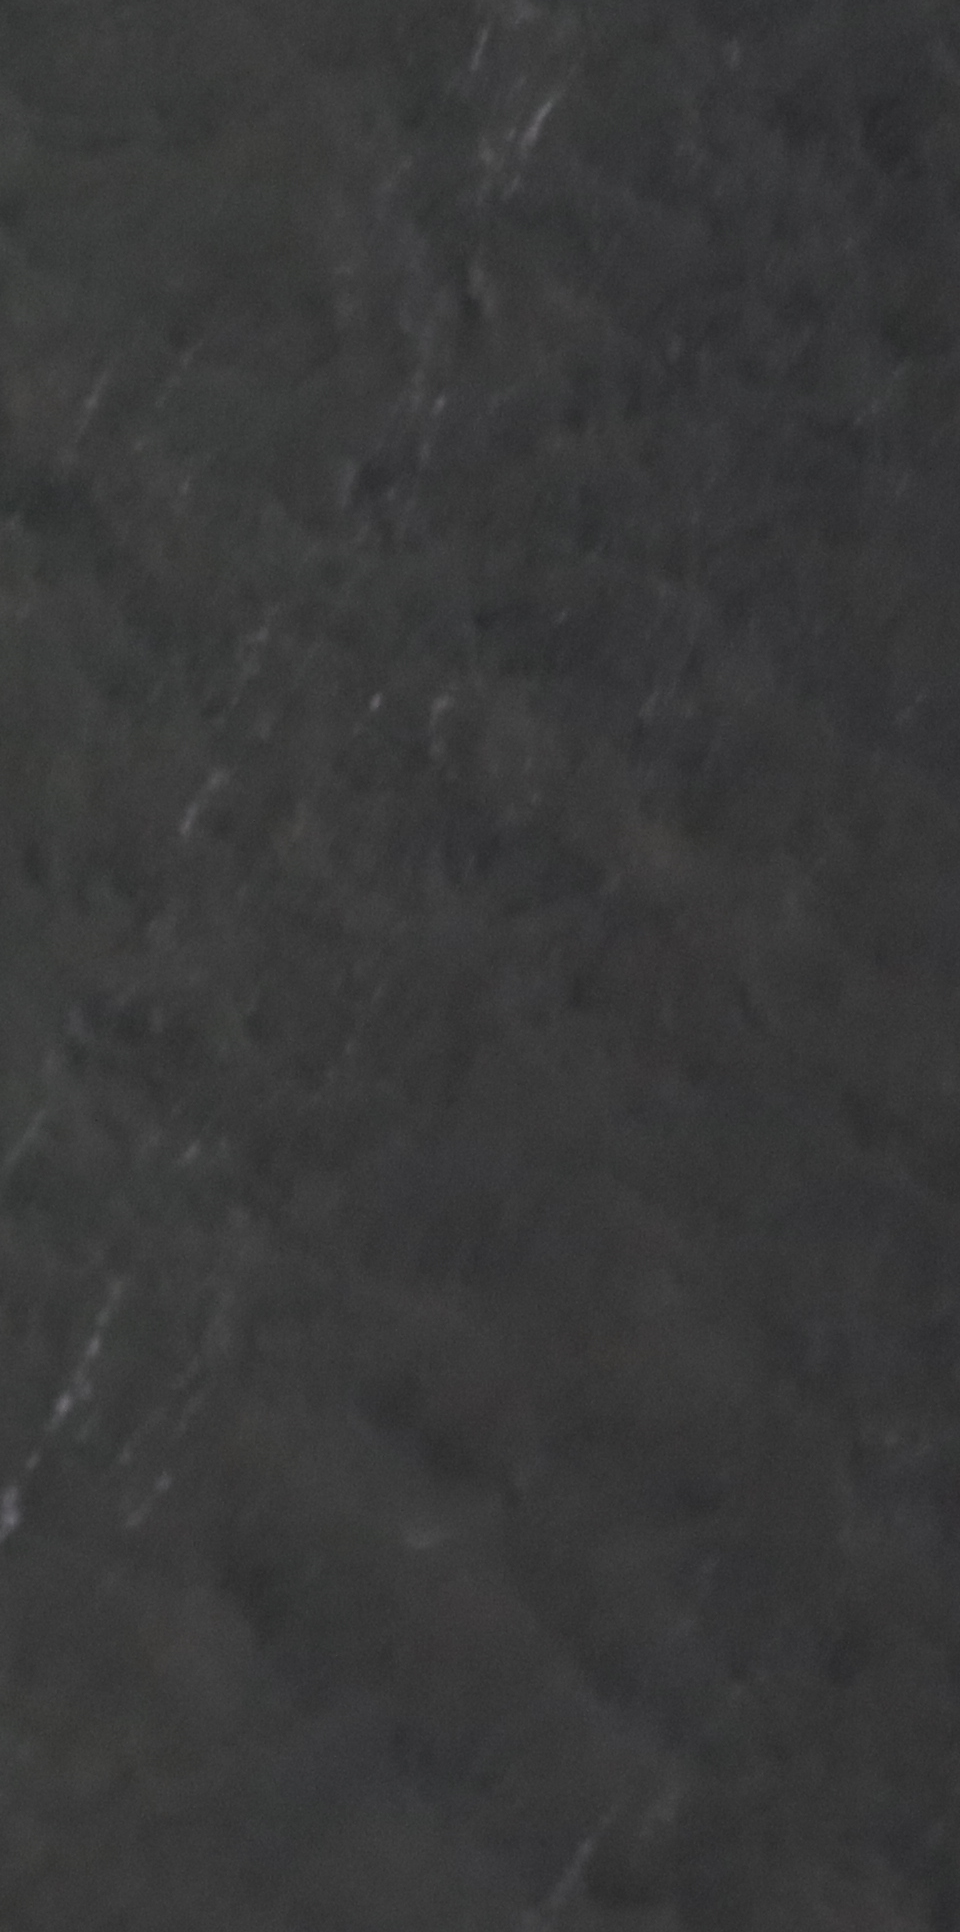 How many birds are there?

0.